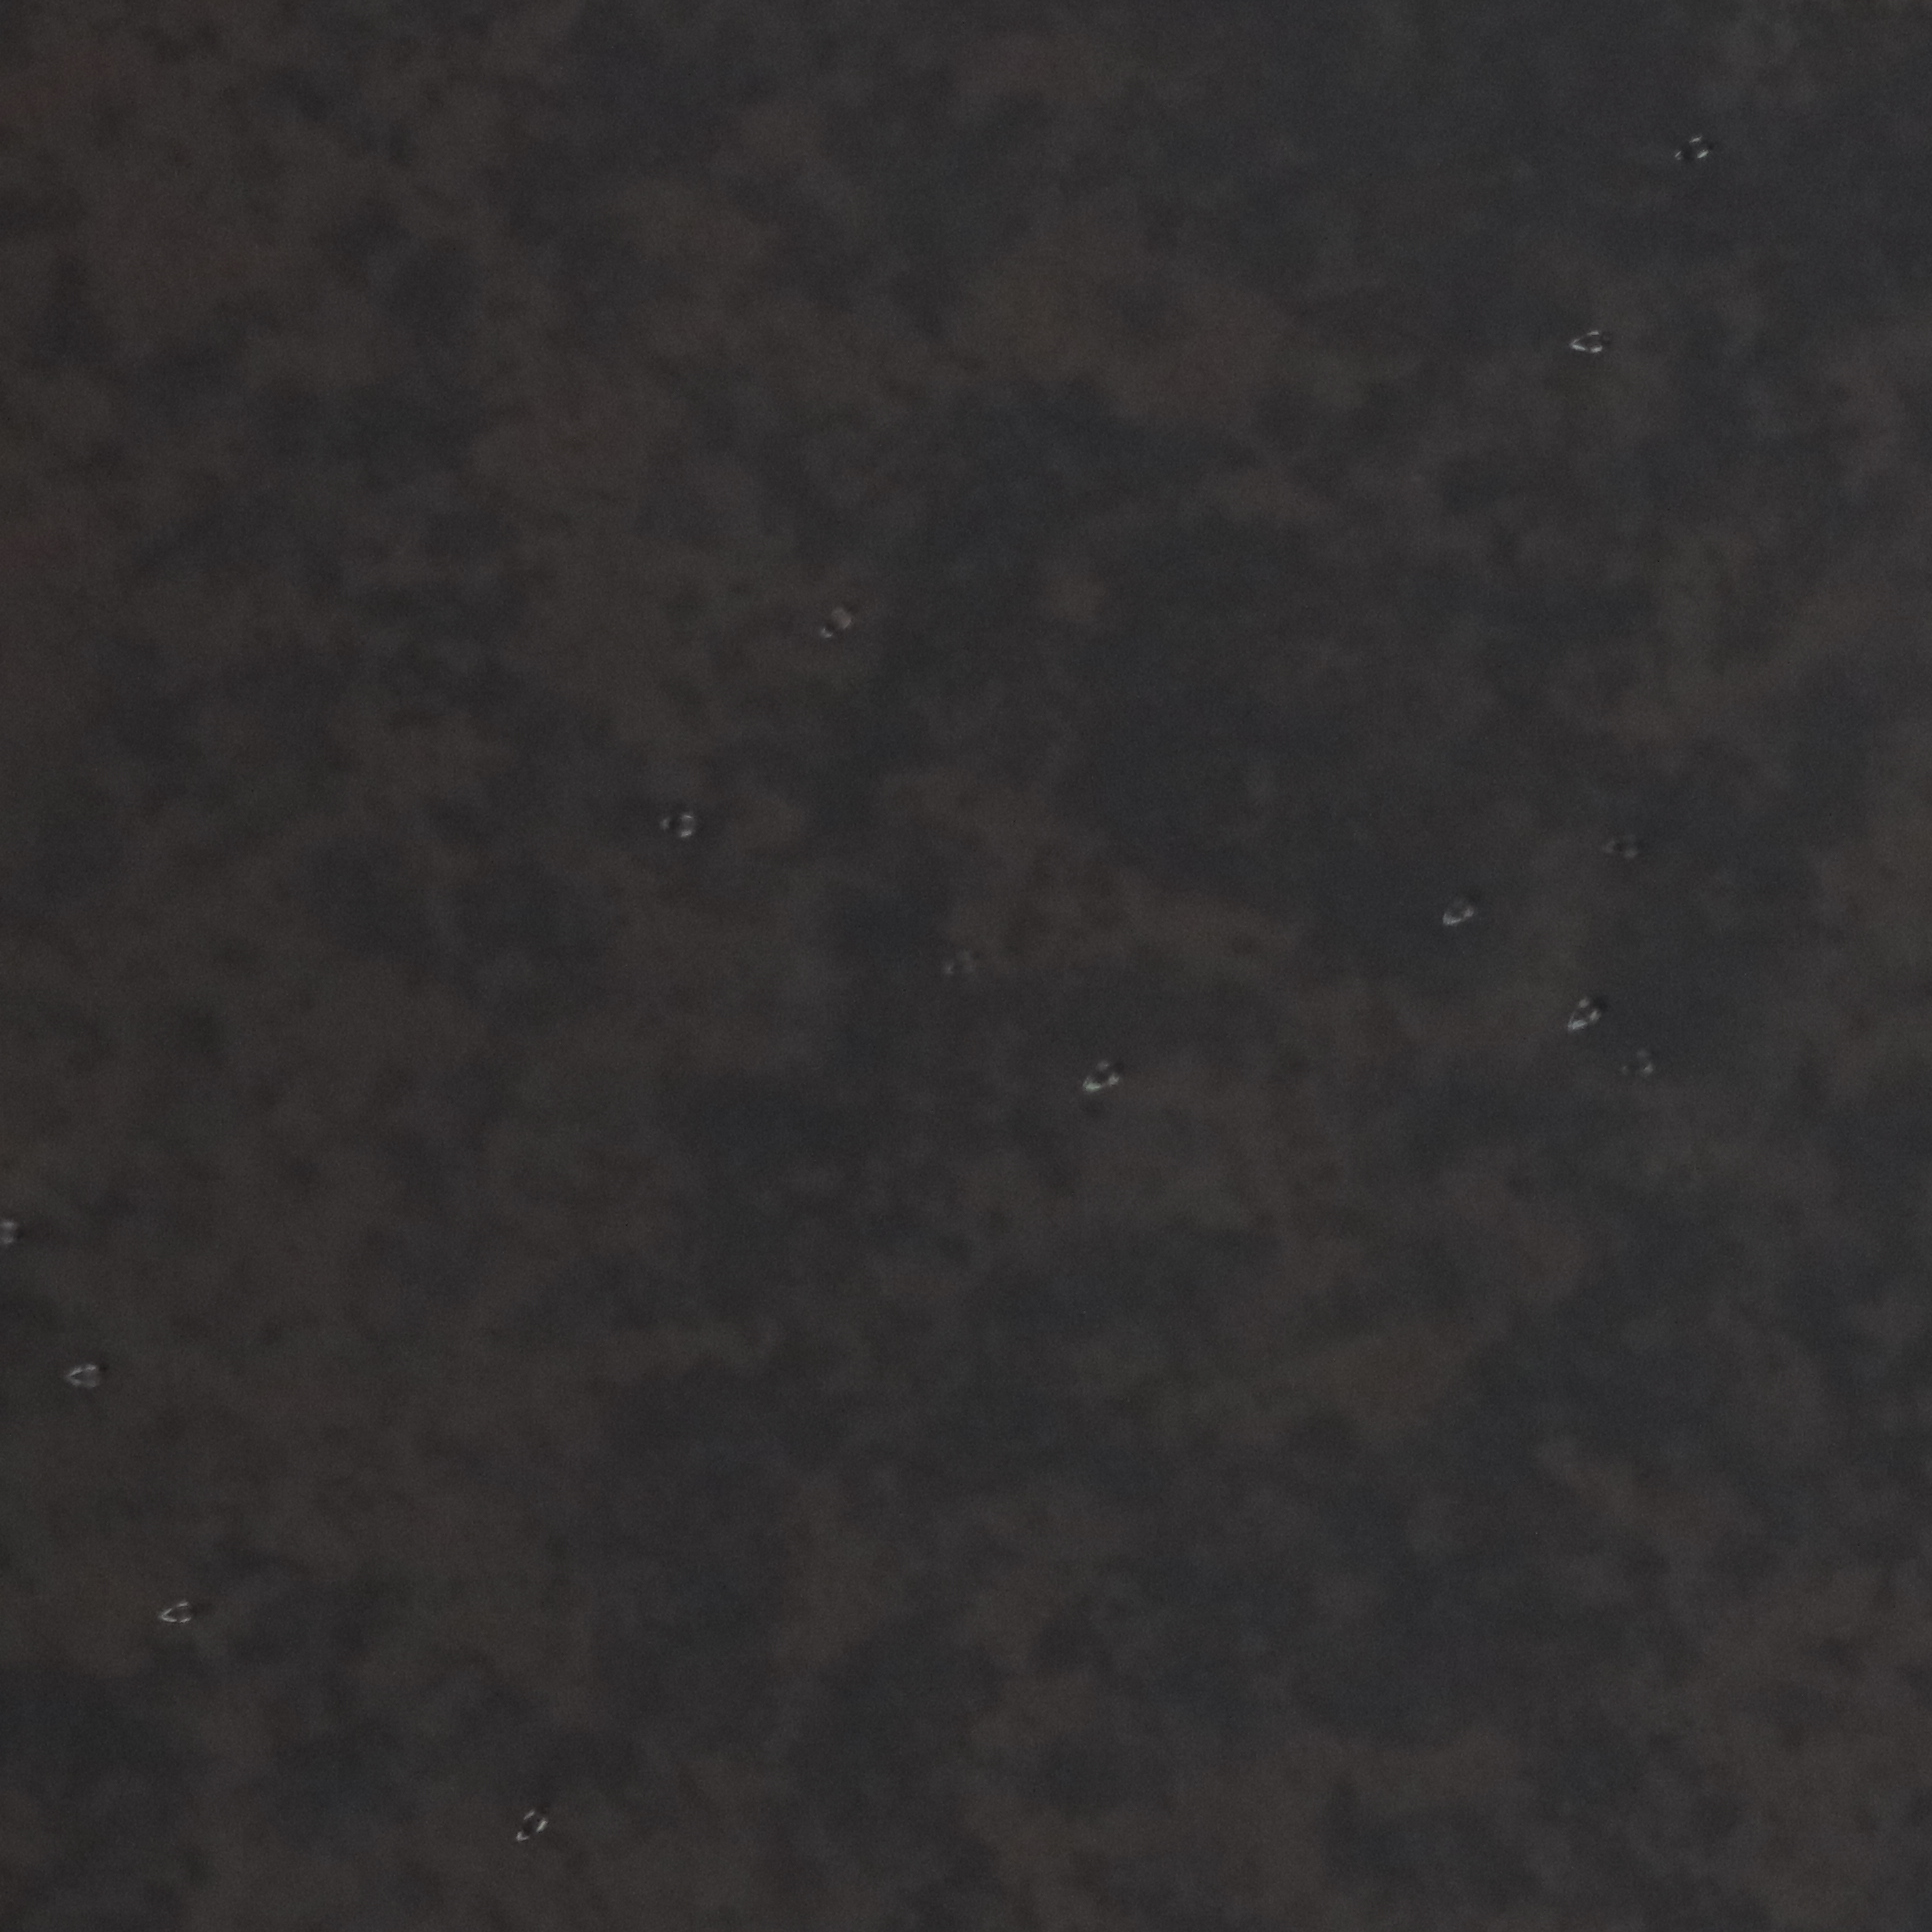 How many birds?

12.